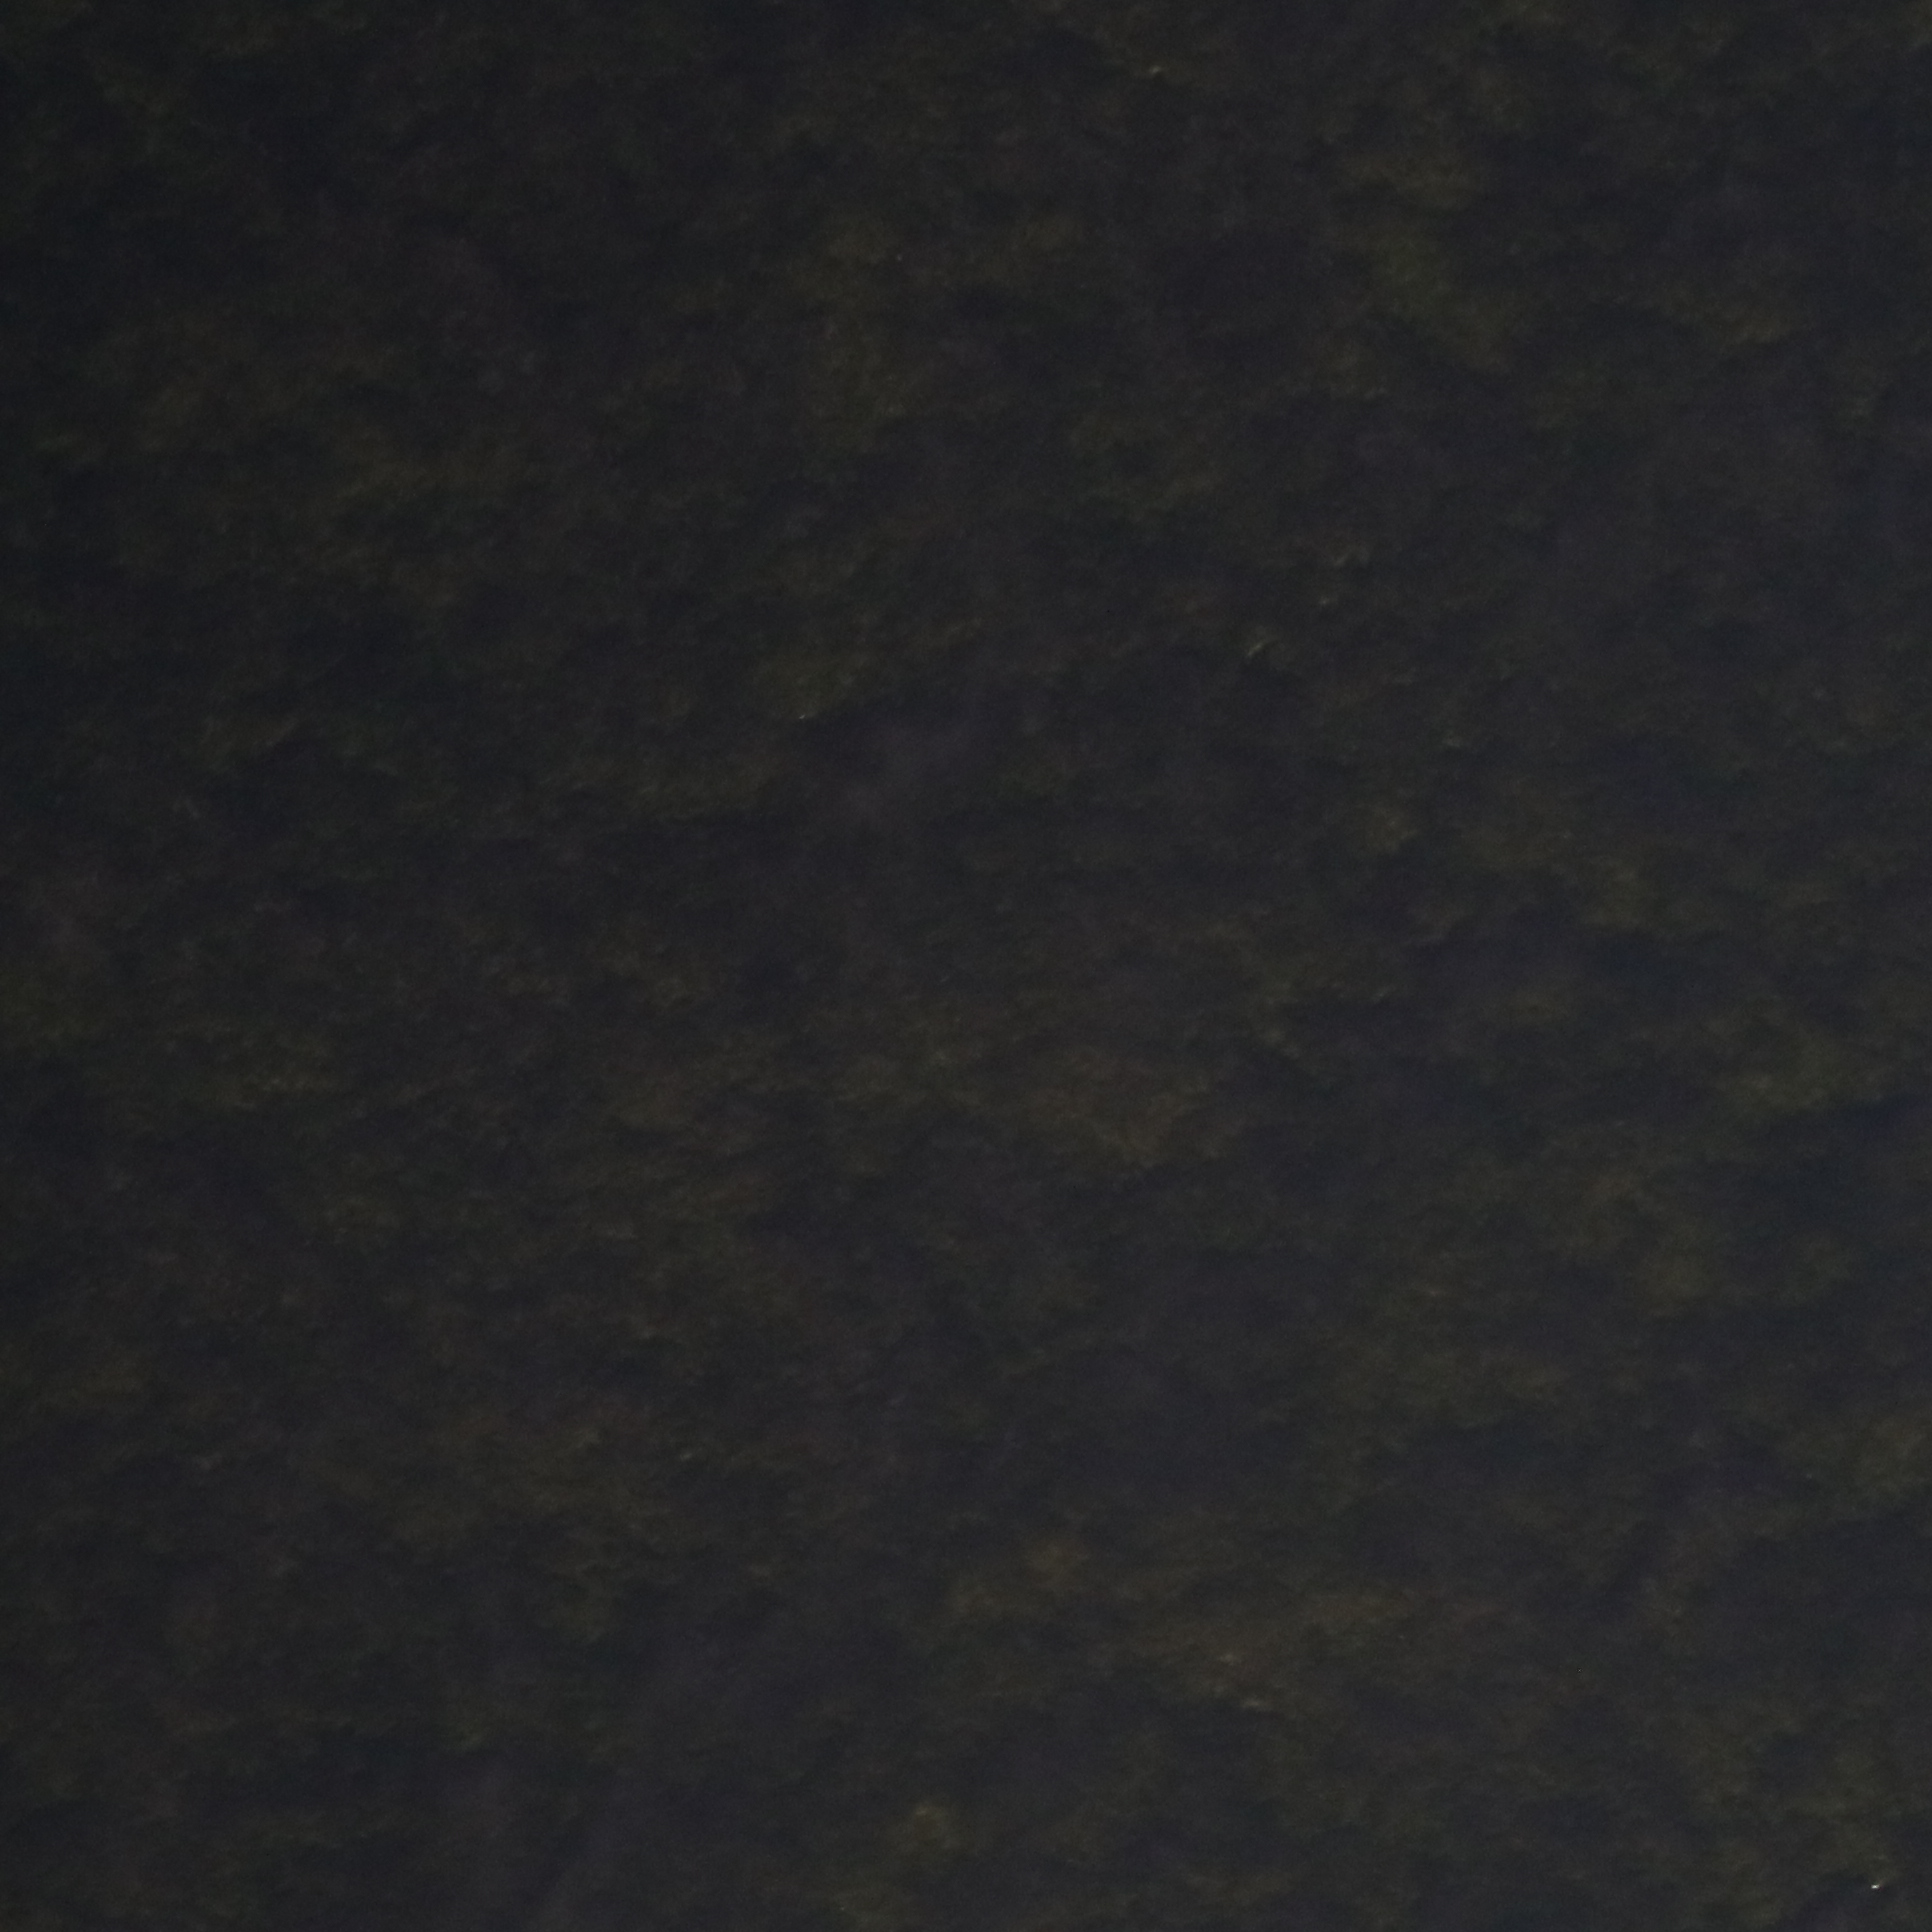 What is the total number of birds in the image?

0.